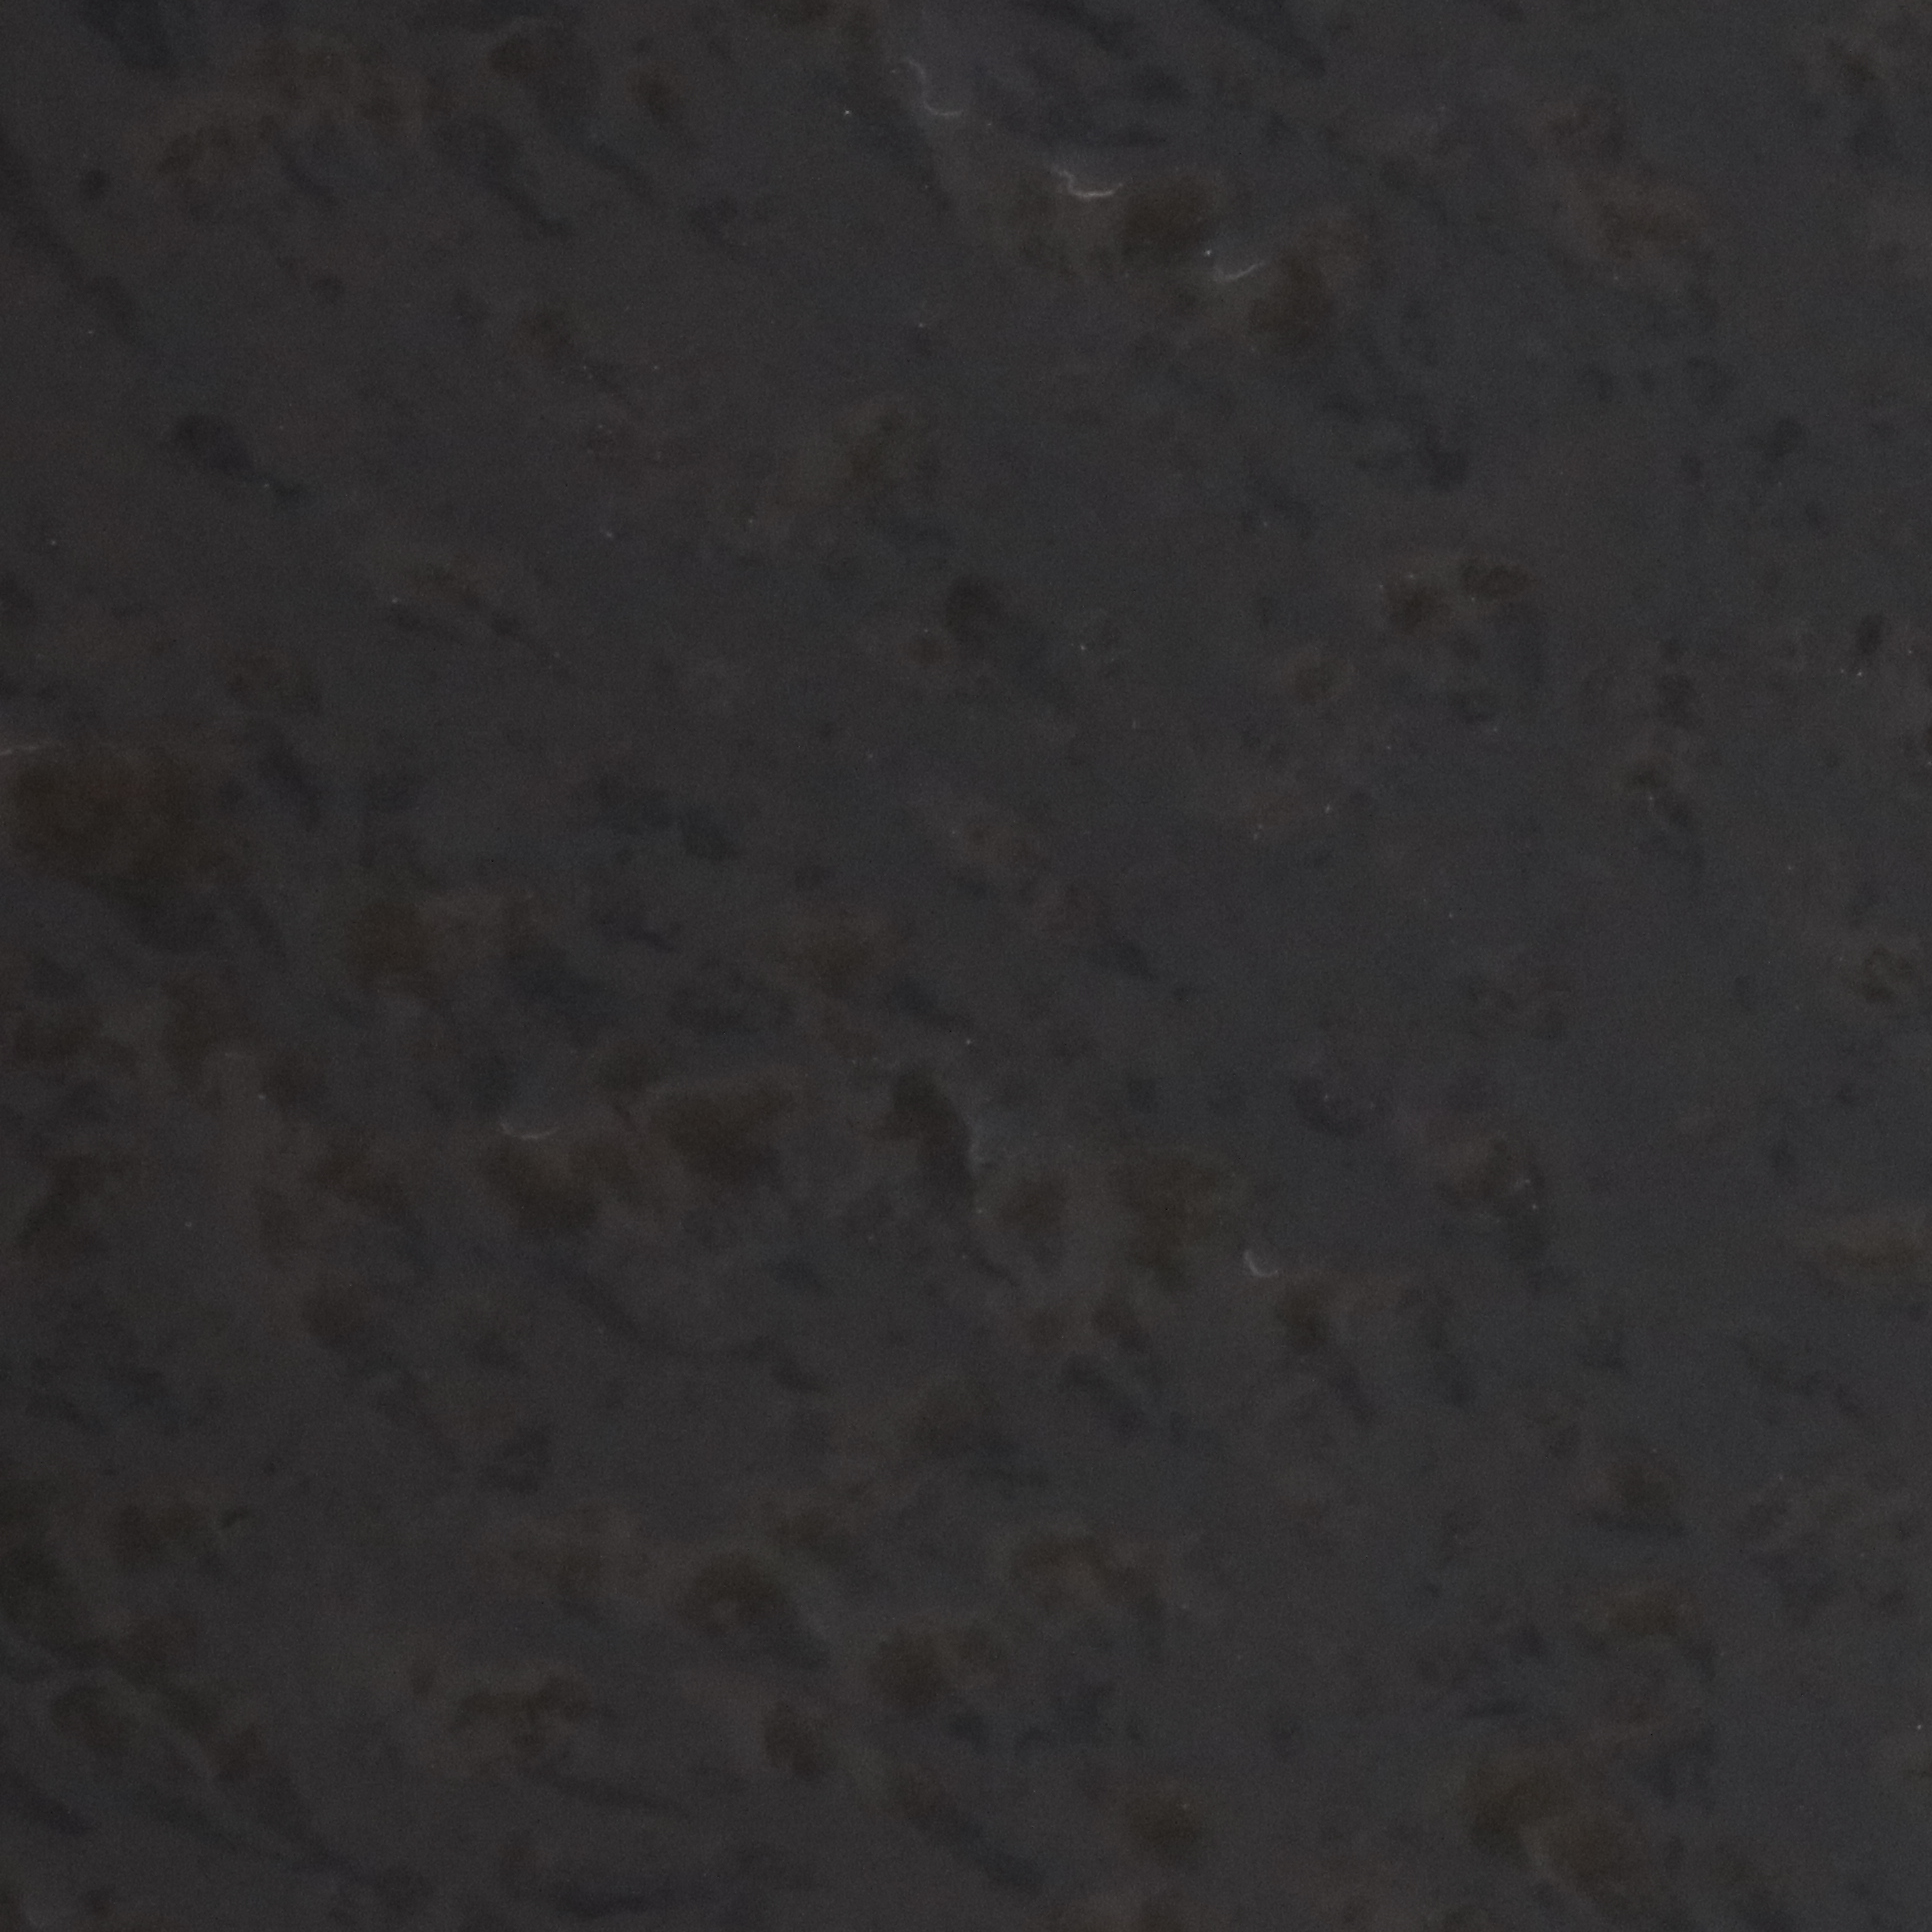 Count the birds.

0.